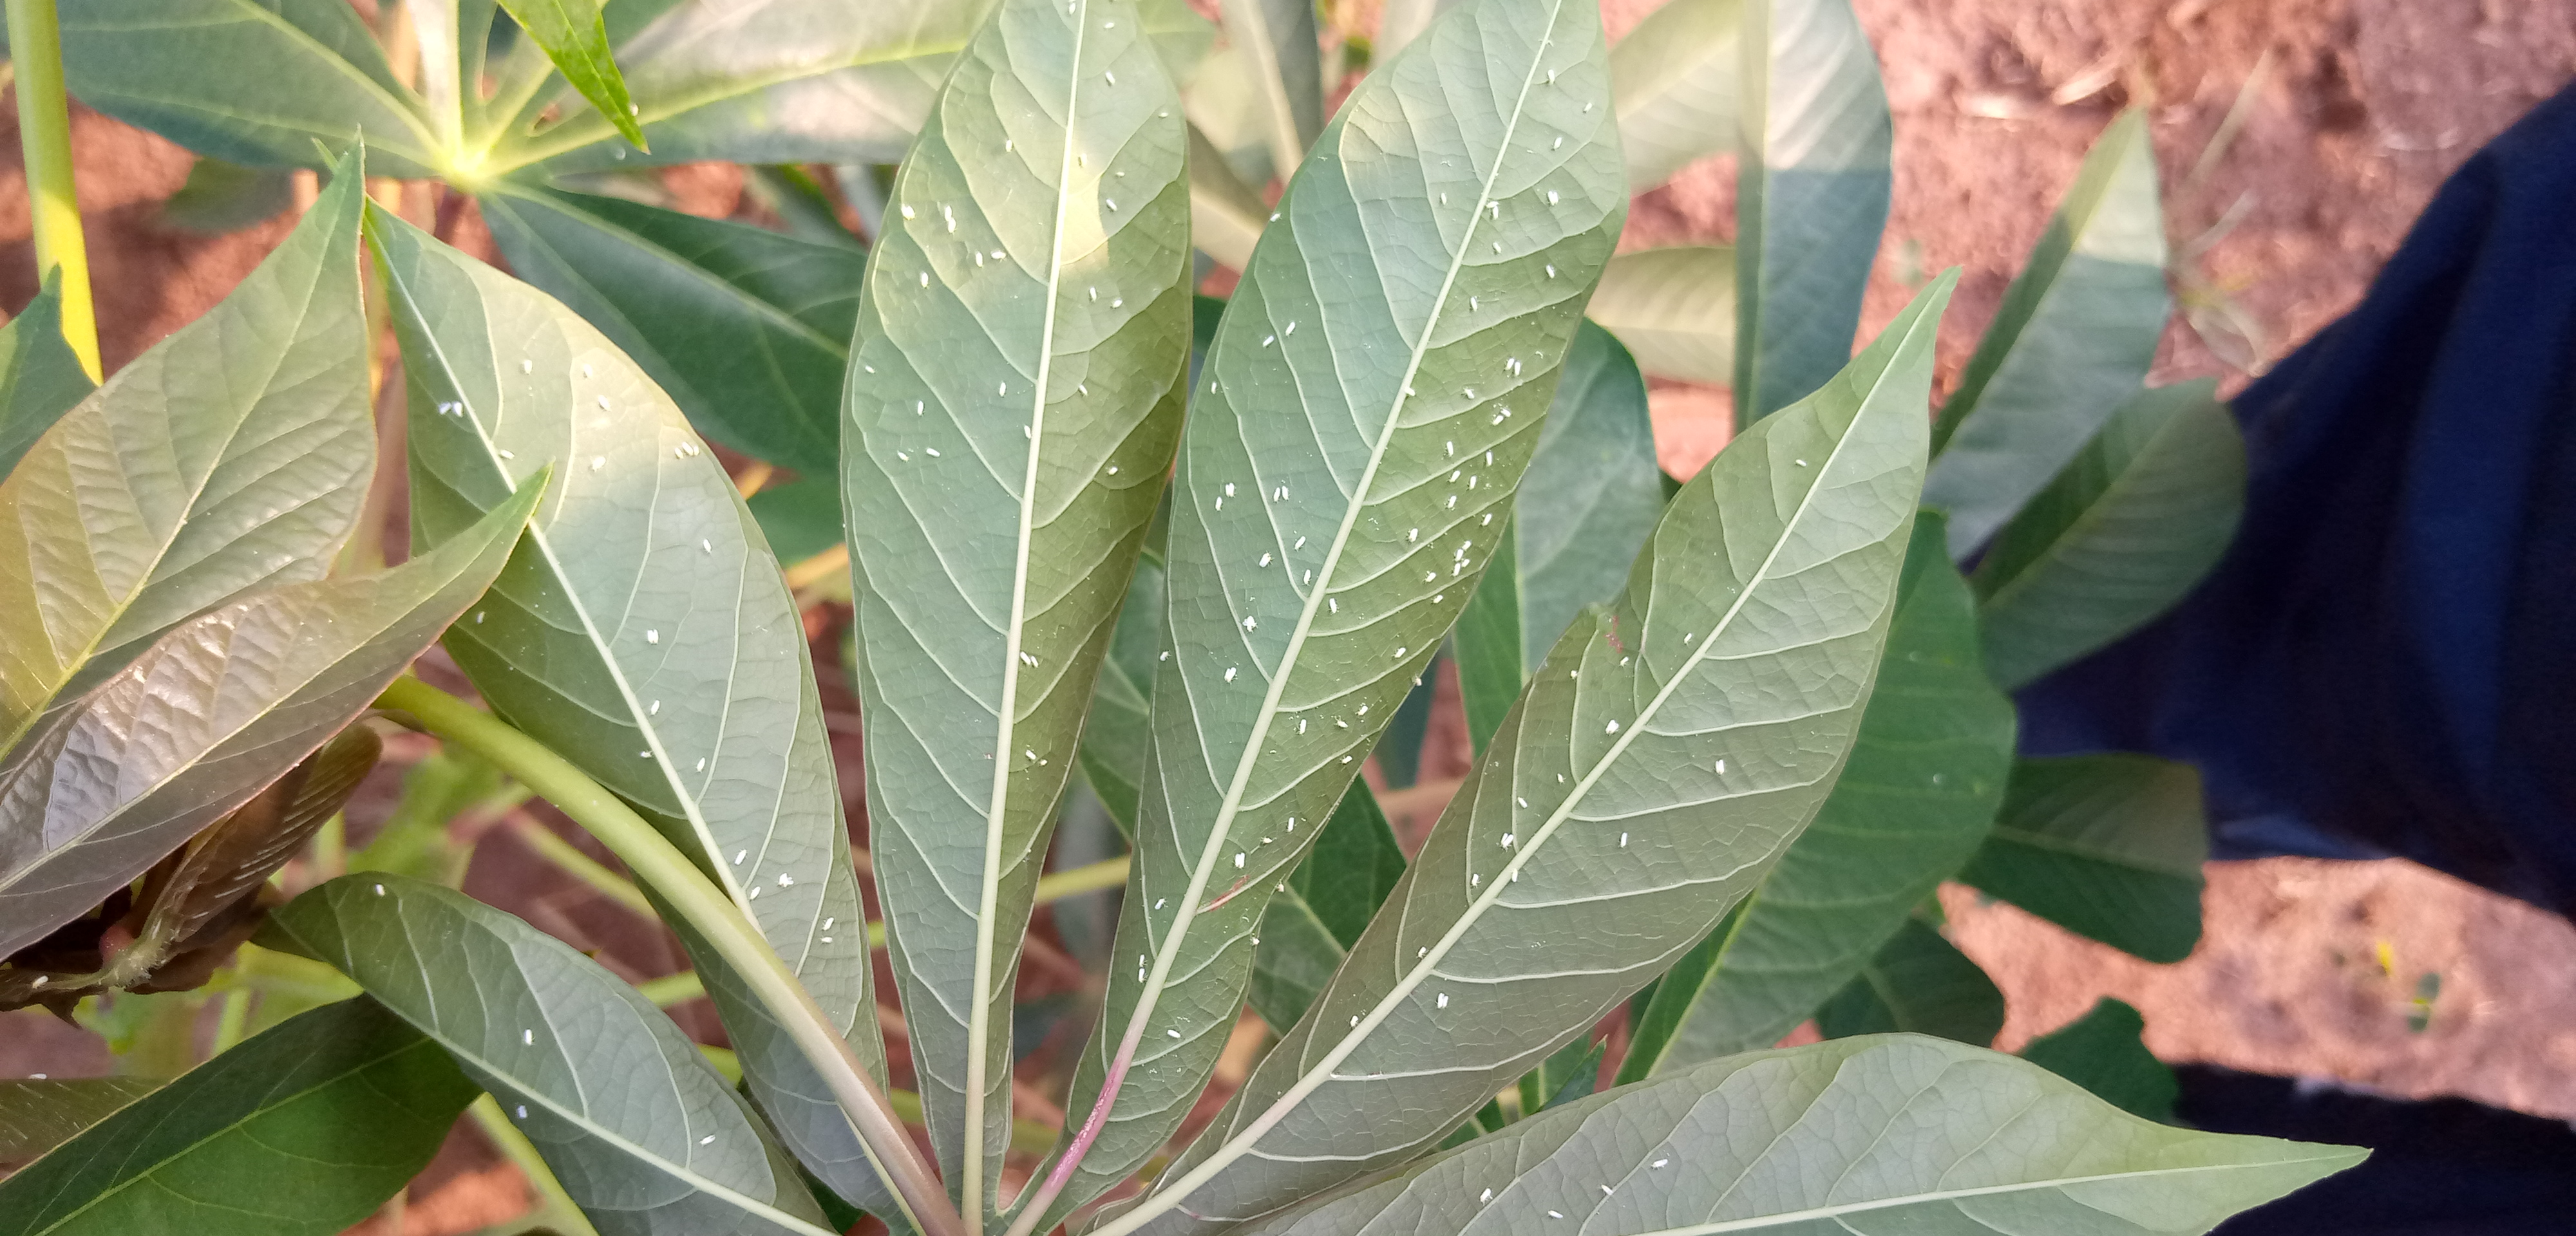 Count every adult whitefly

140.